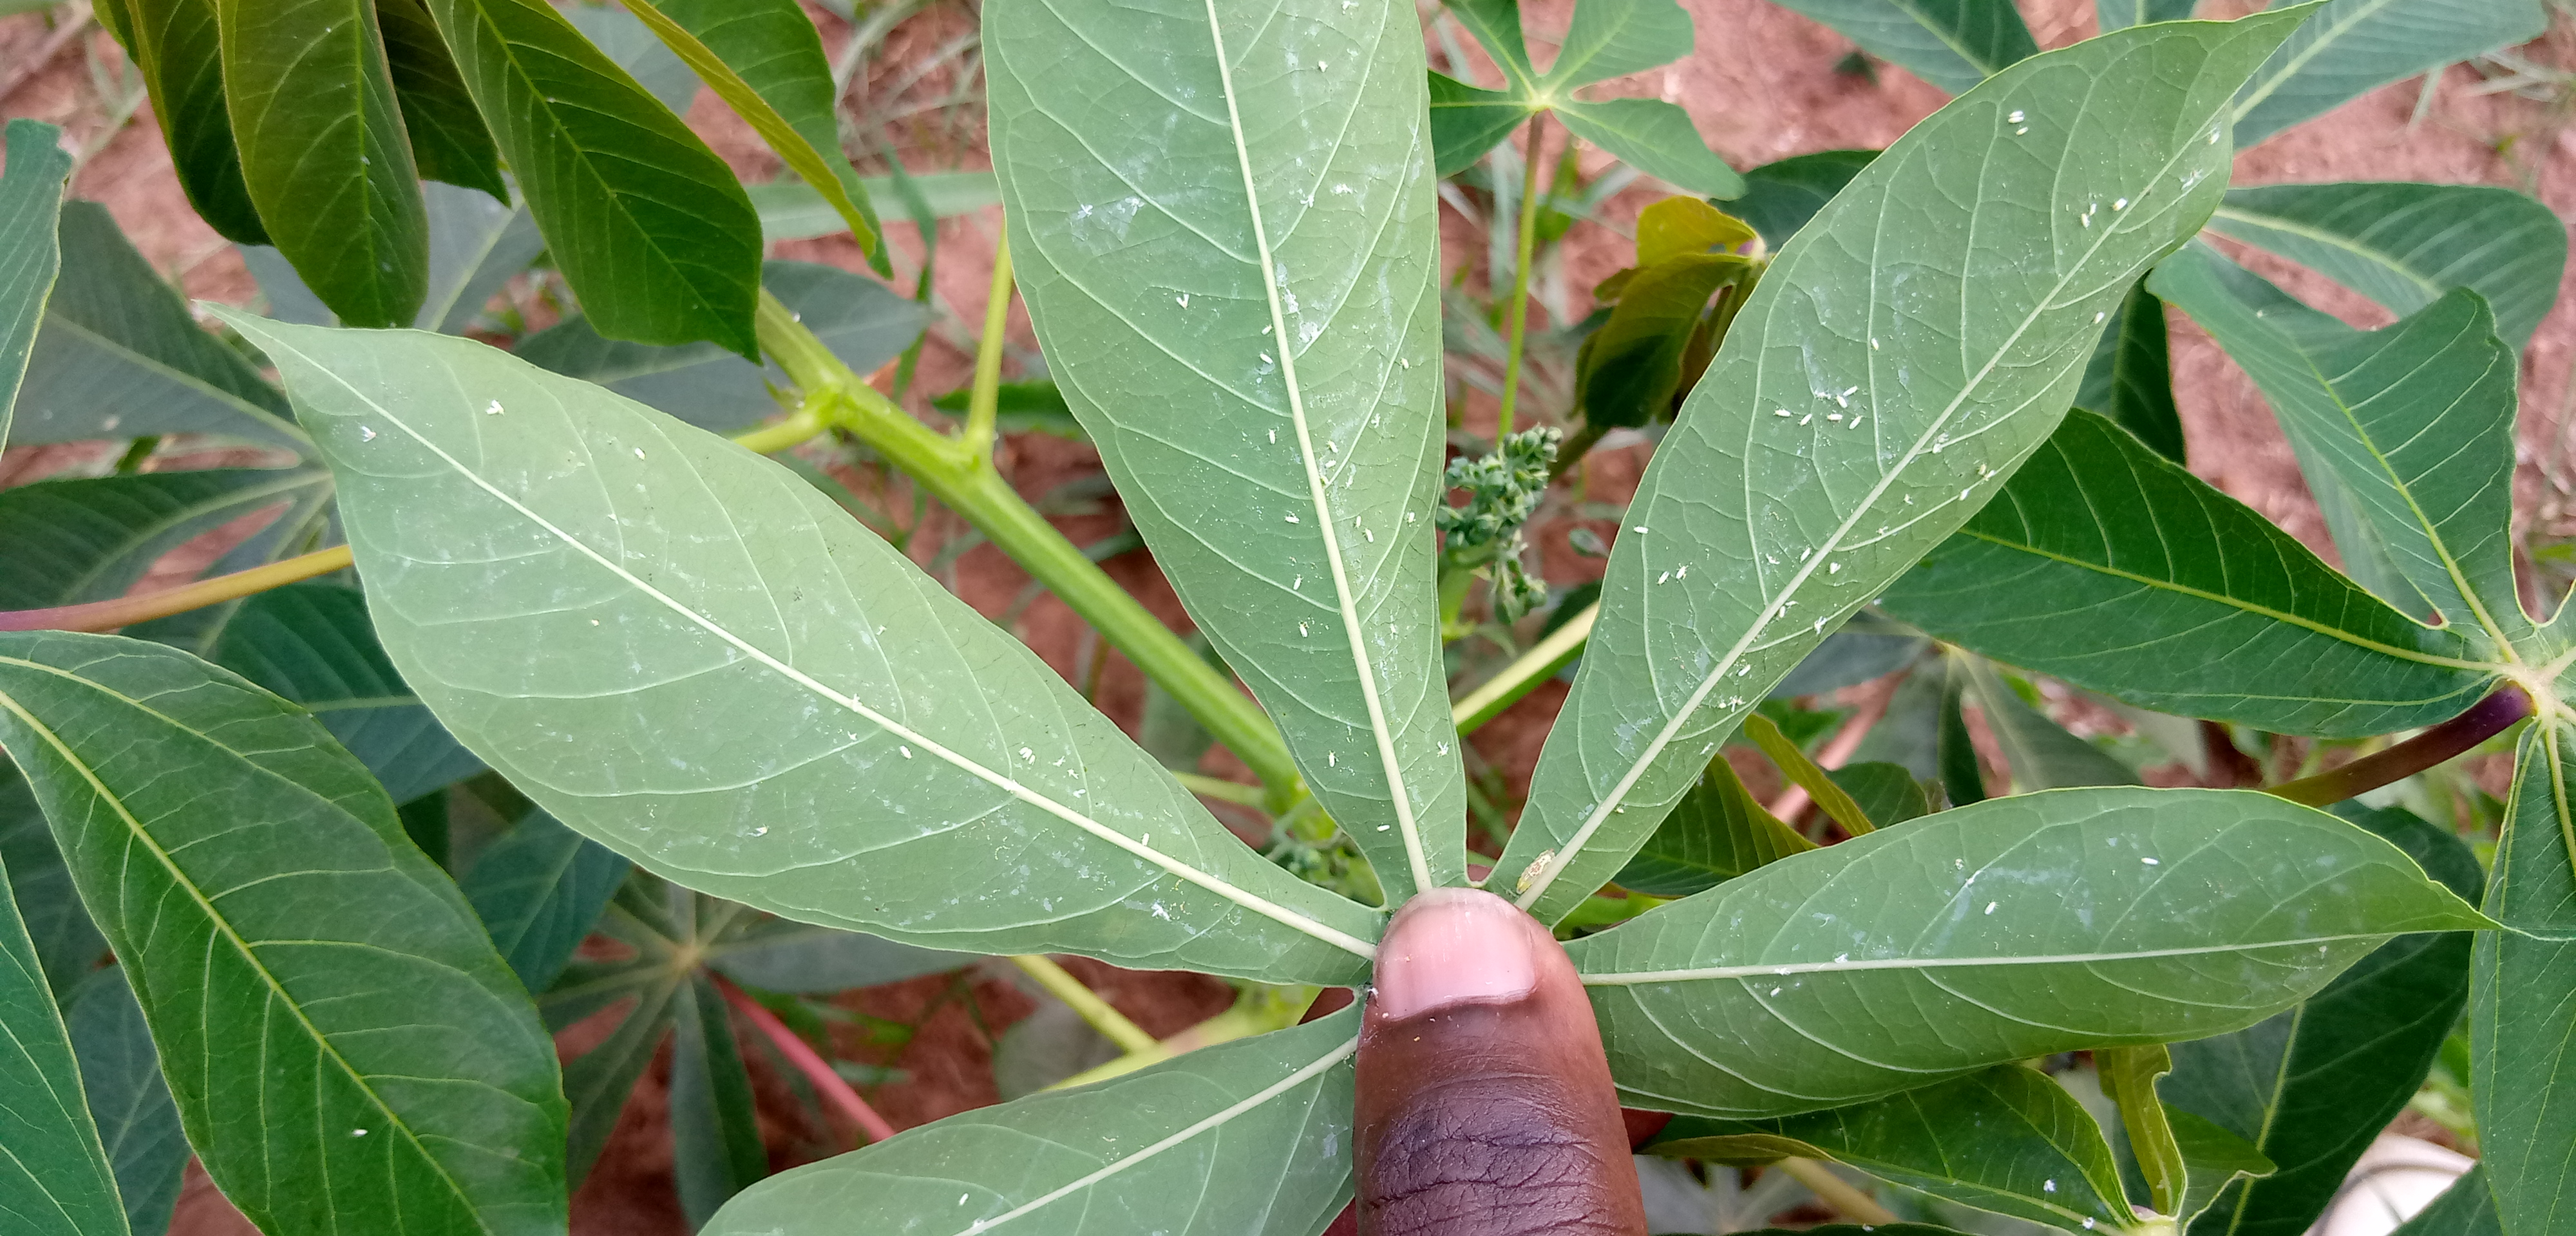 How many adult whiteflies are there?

83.